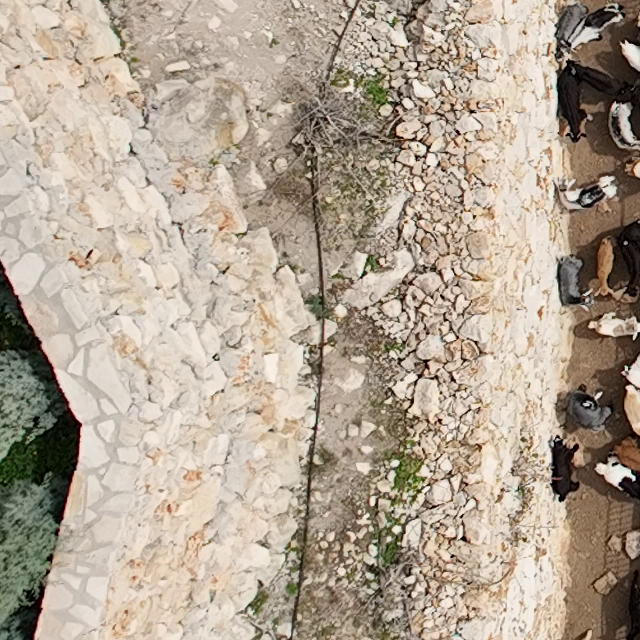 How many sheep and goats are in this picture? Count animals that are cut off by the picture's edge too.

21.